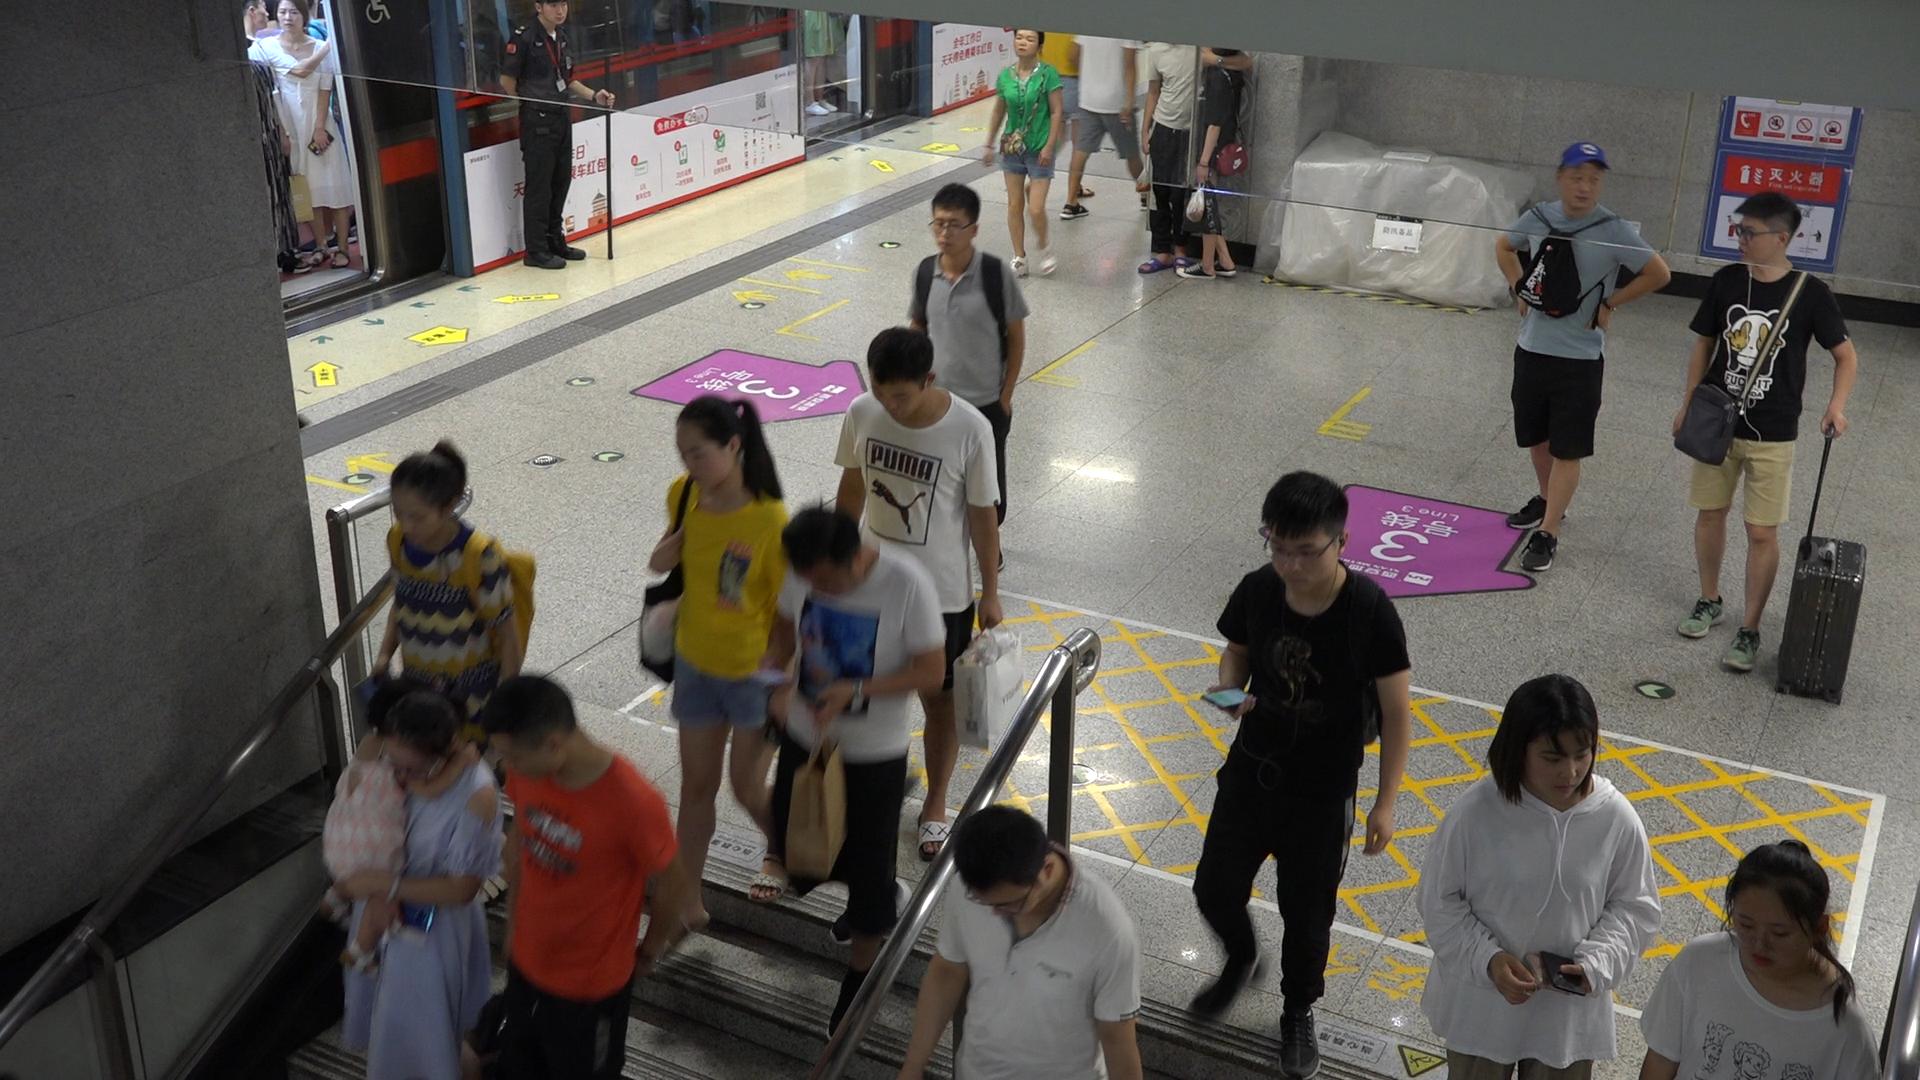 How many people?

20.